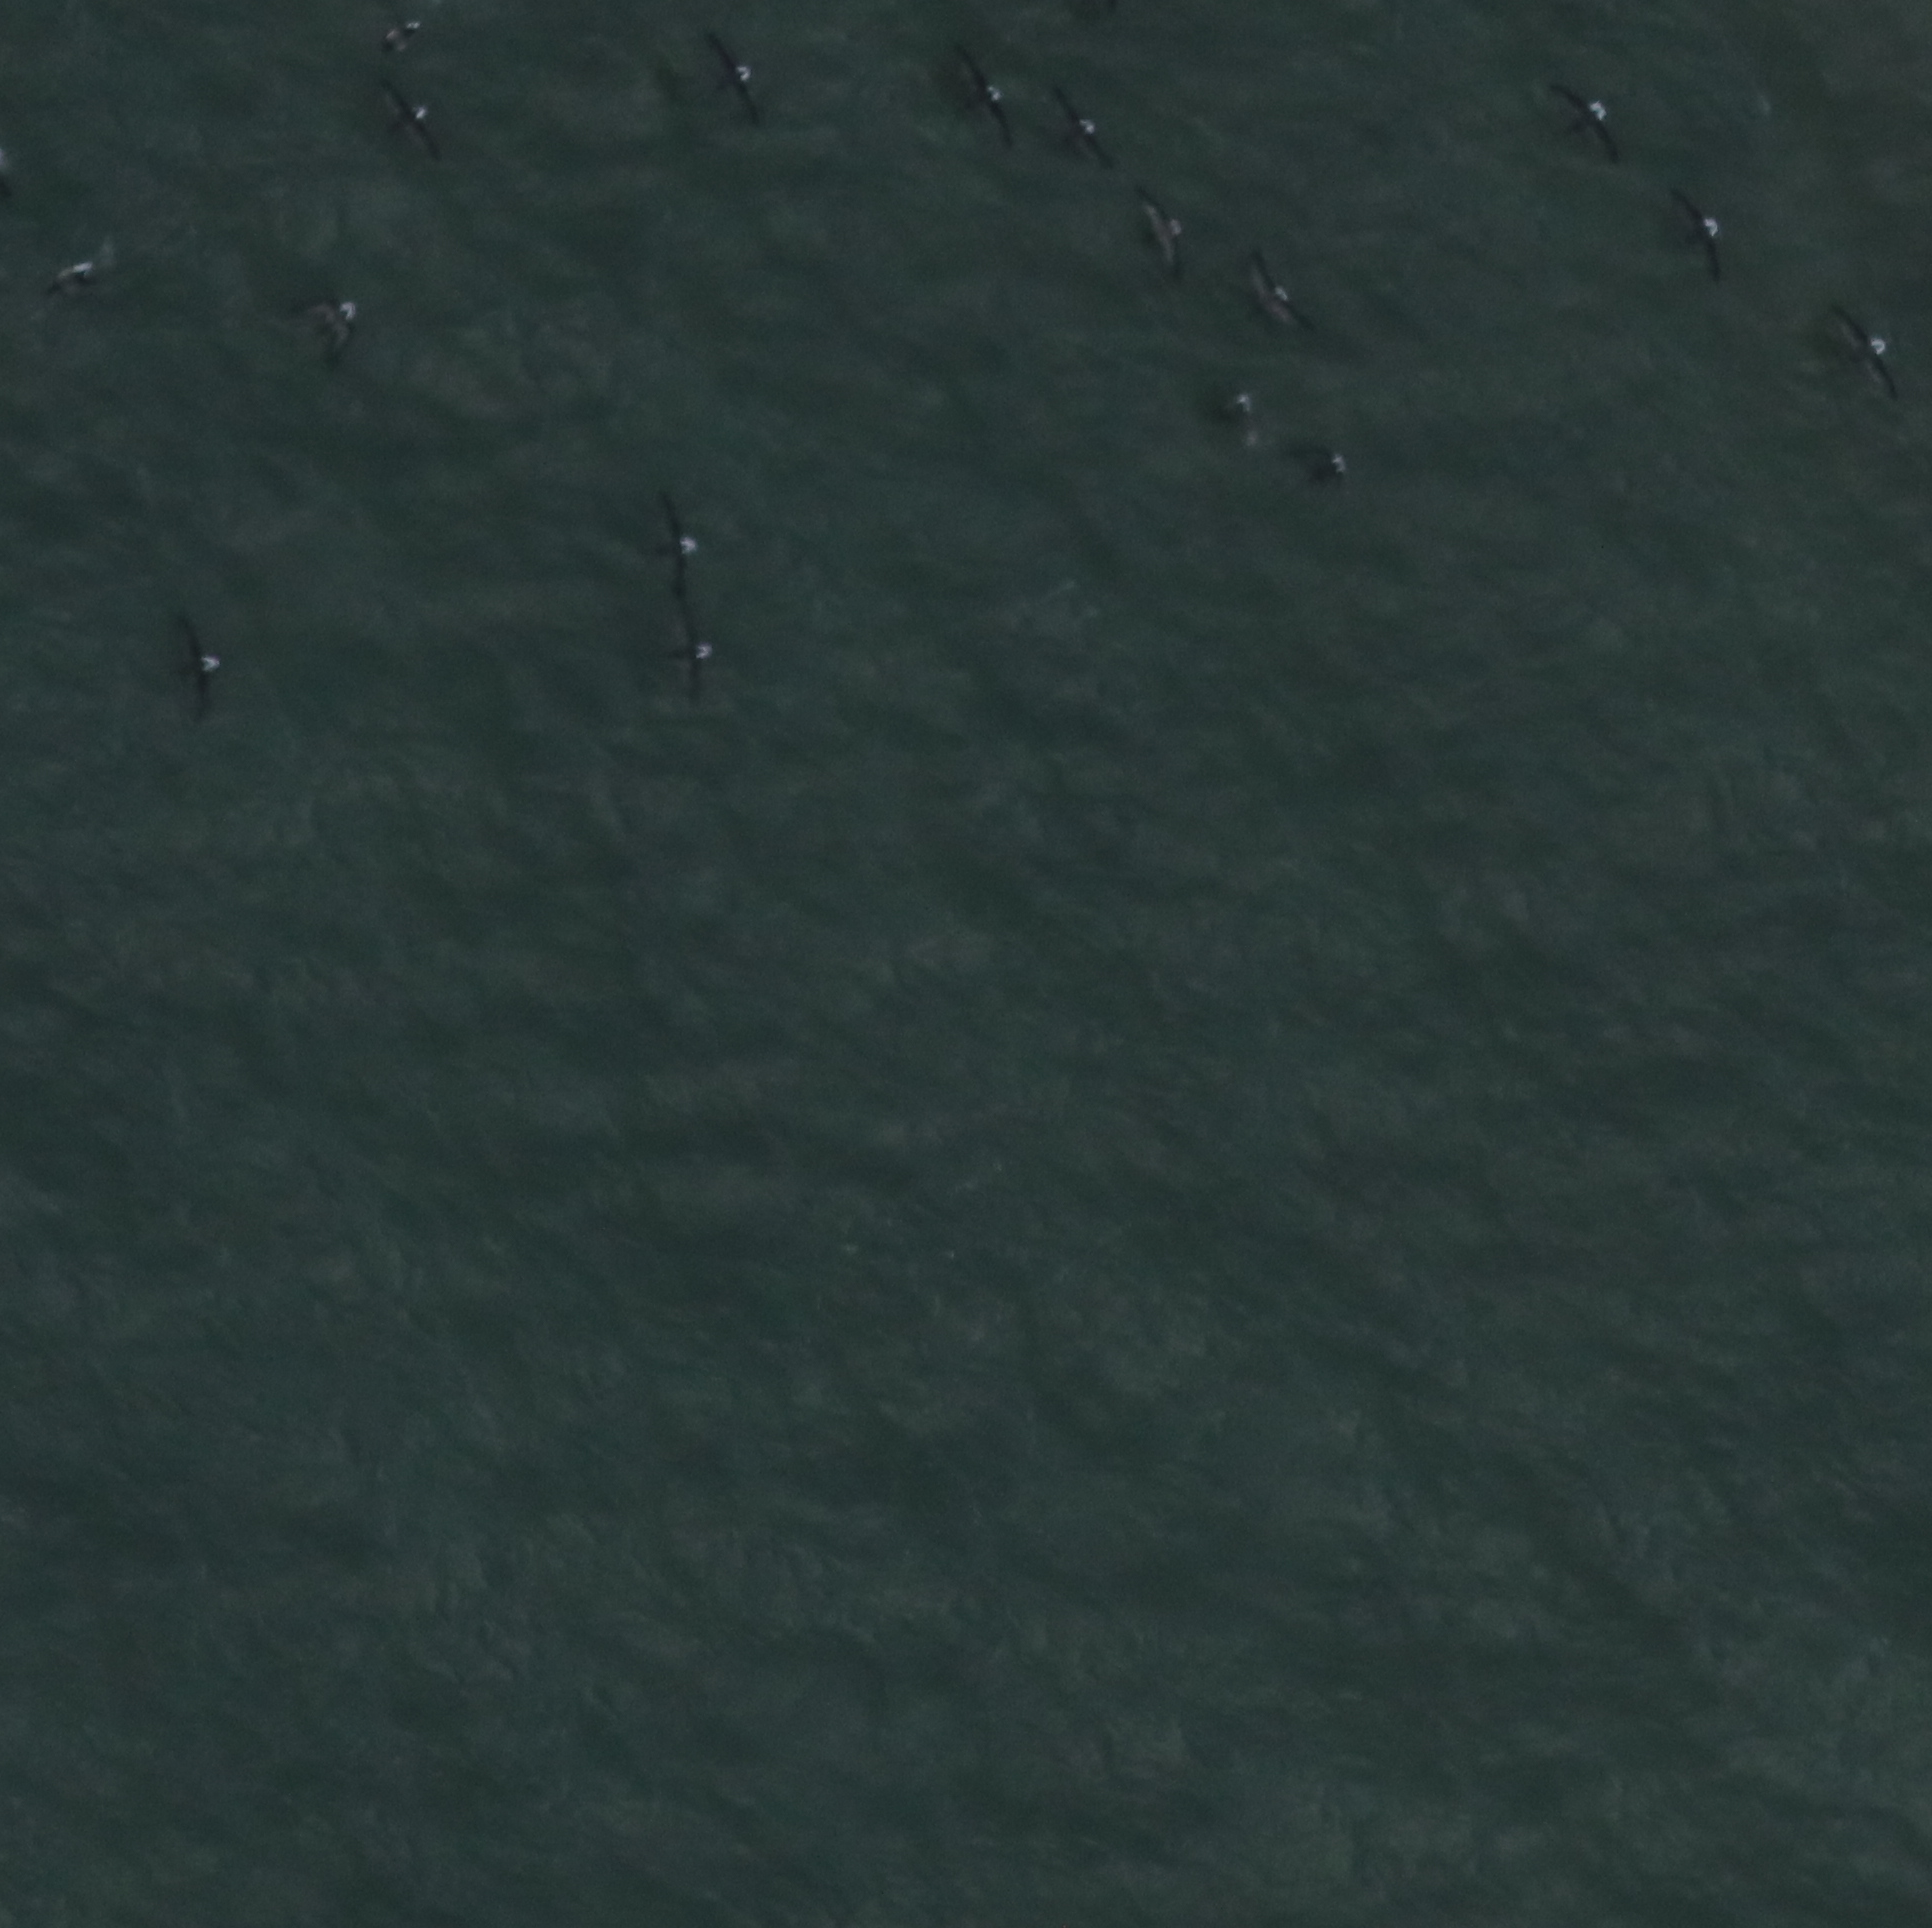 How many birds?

17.